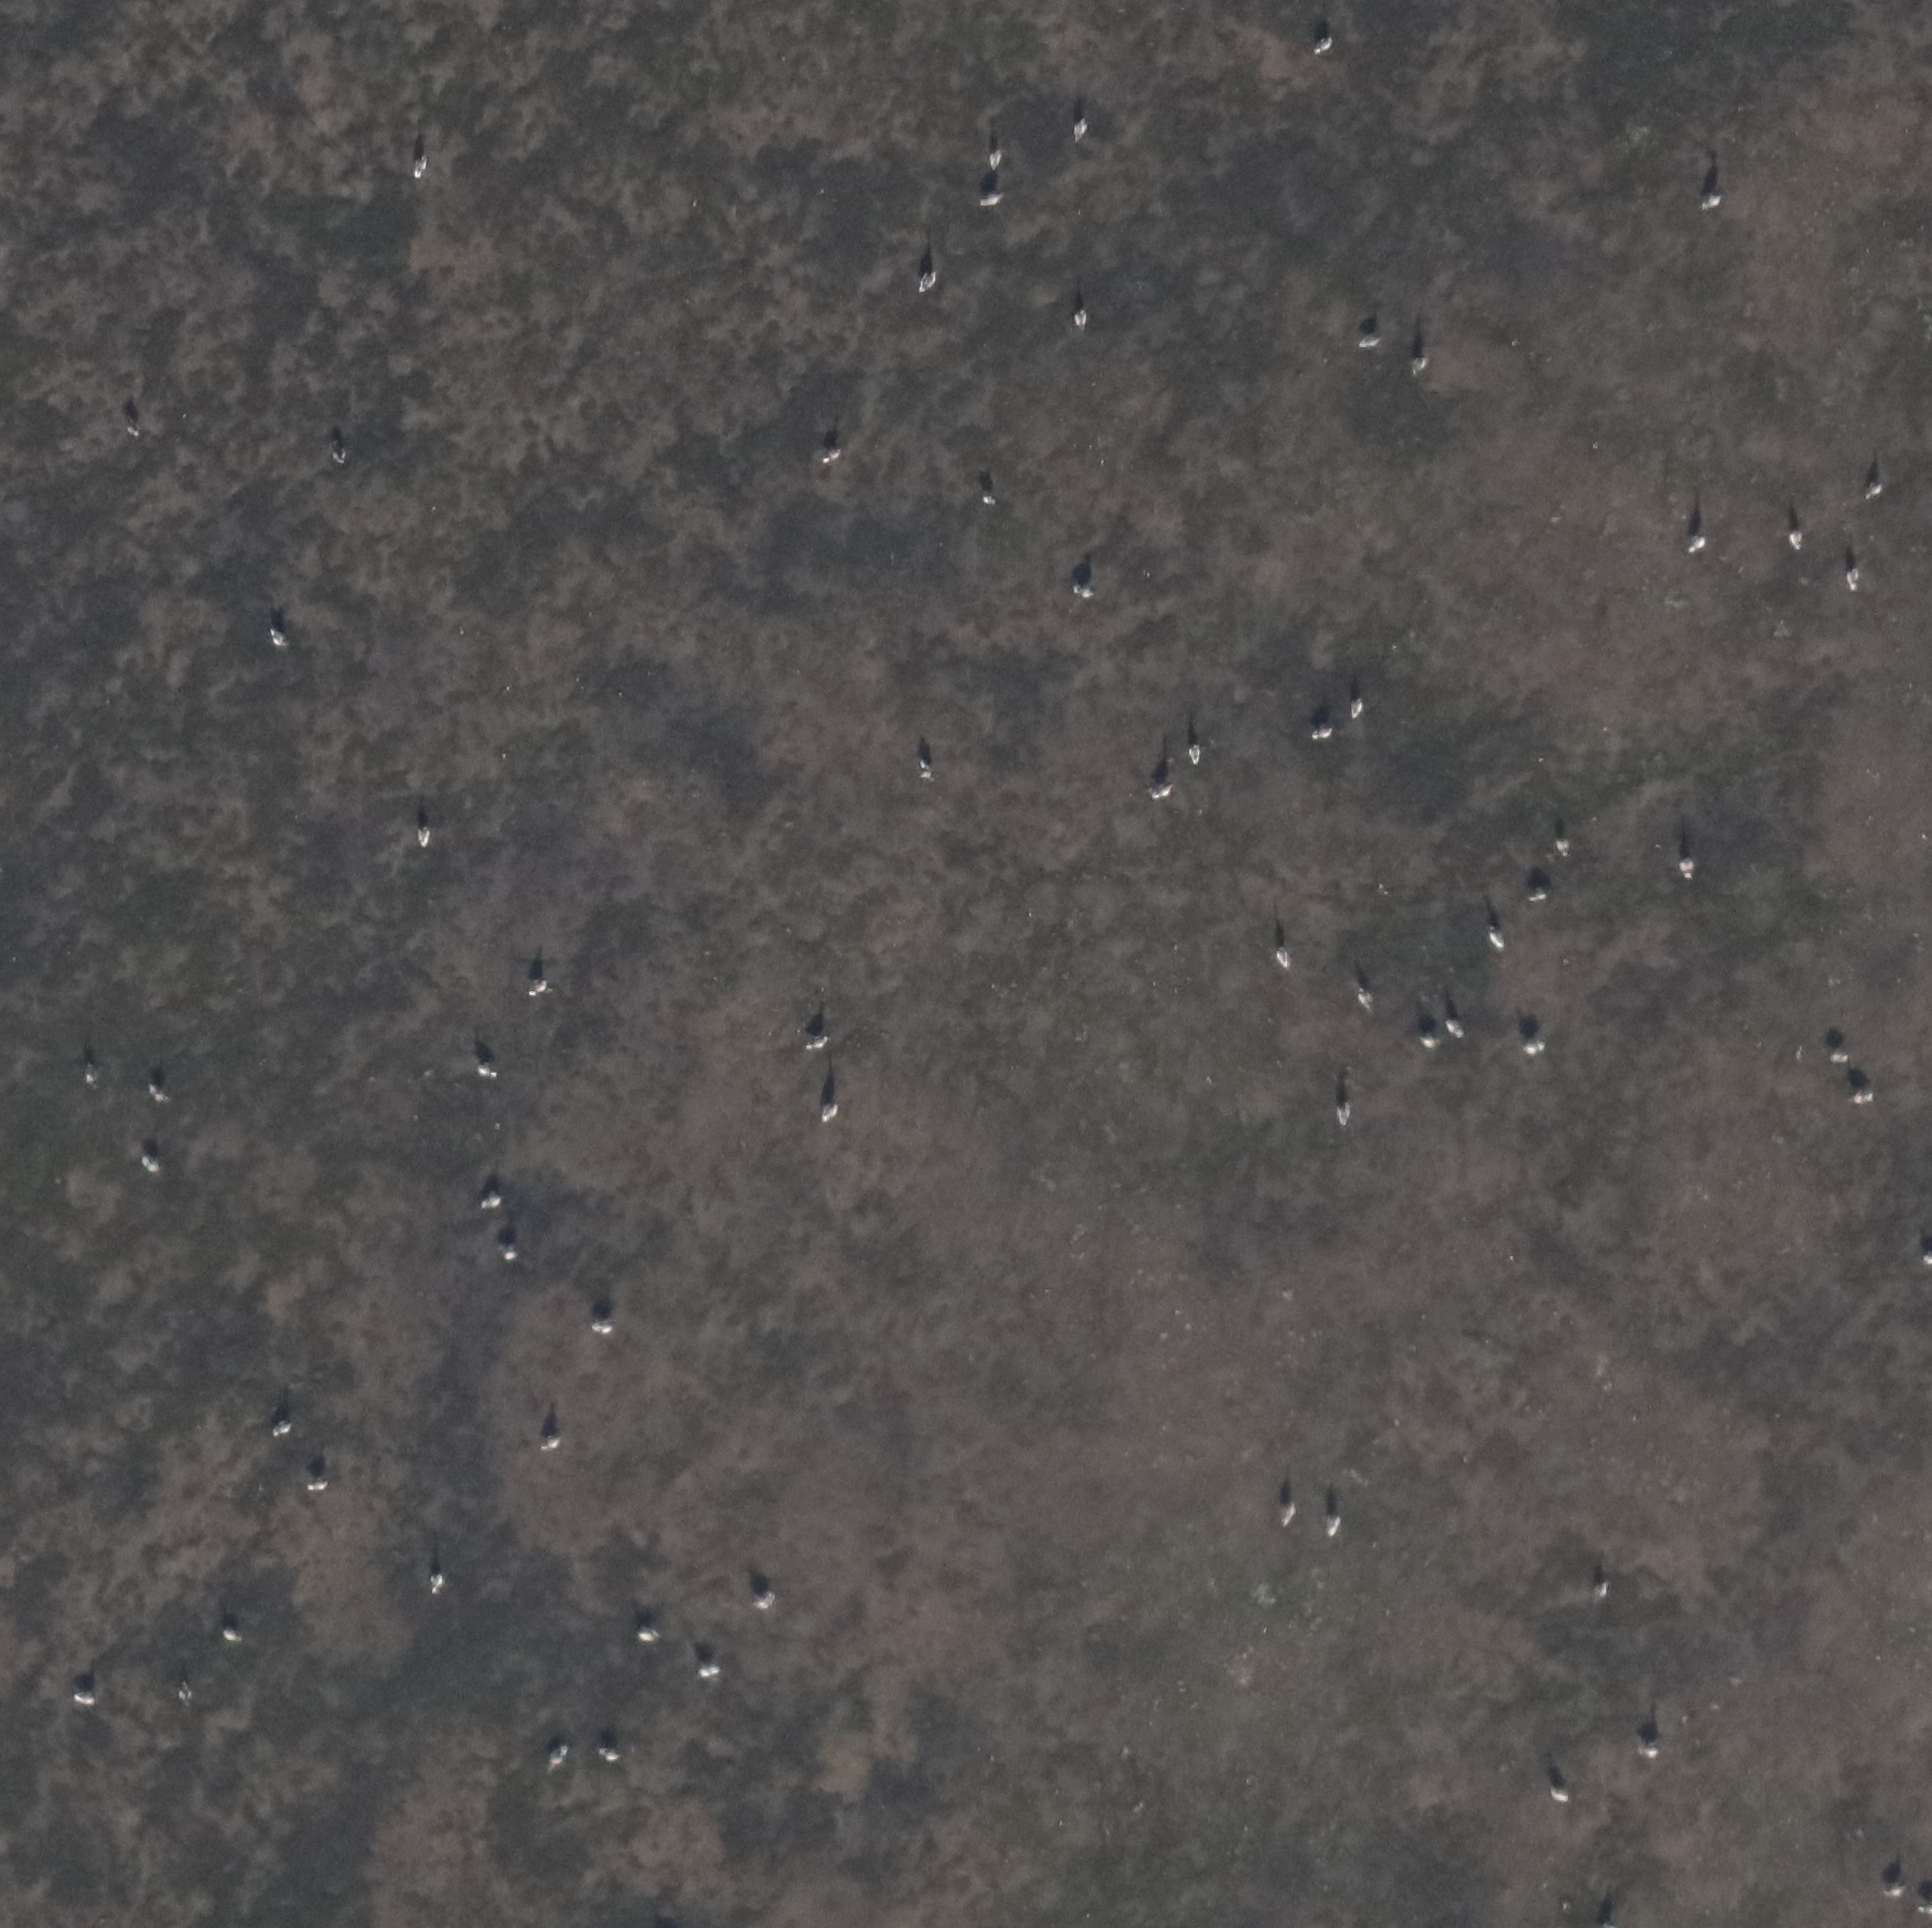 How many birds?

67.